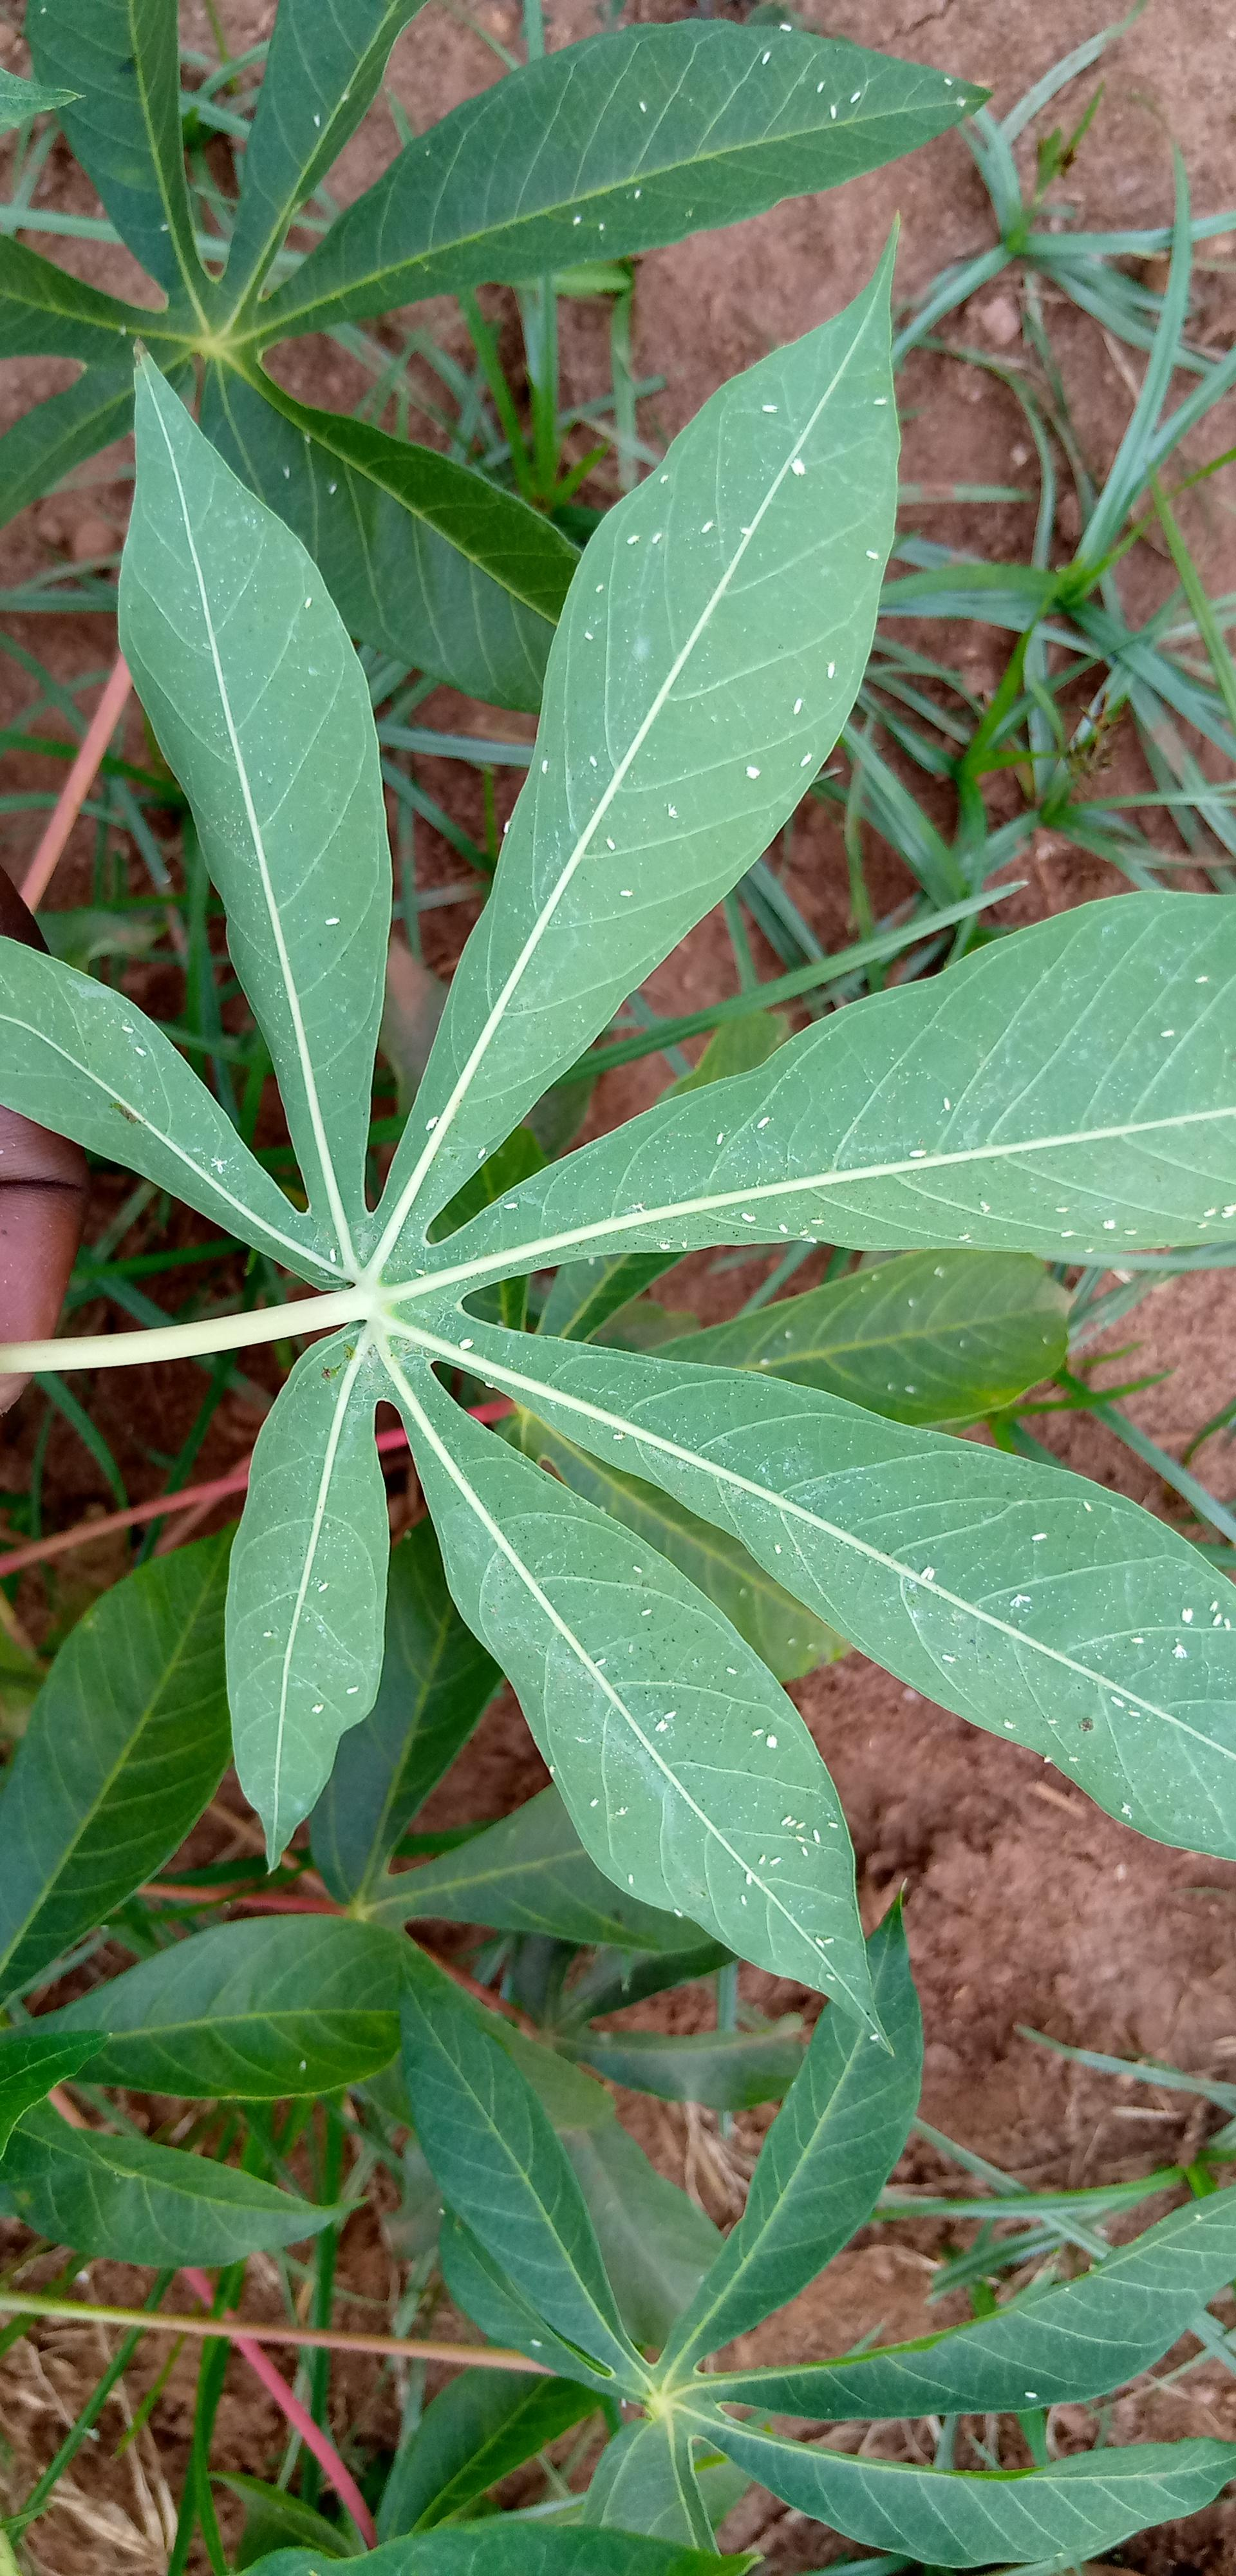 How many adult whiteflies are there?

124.